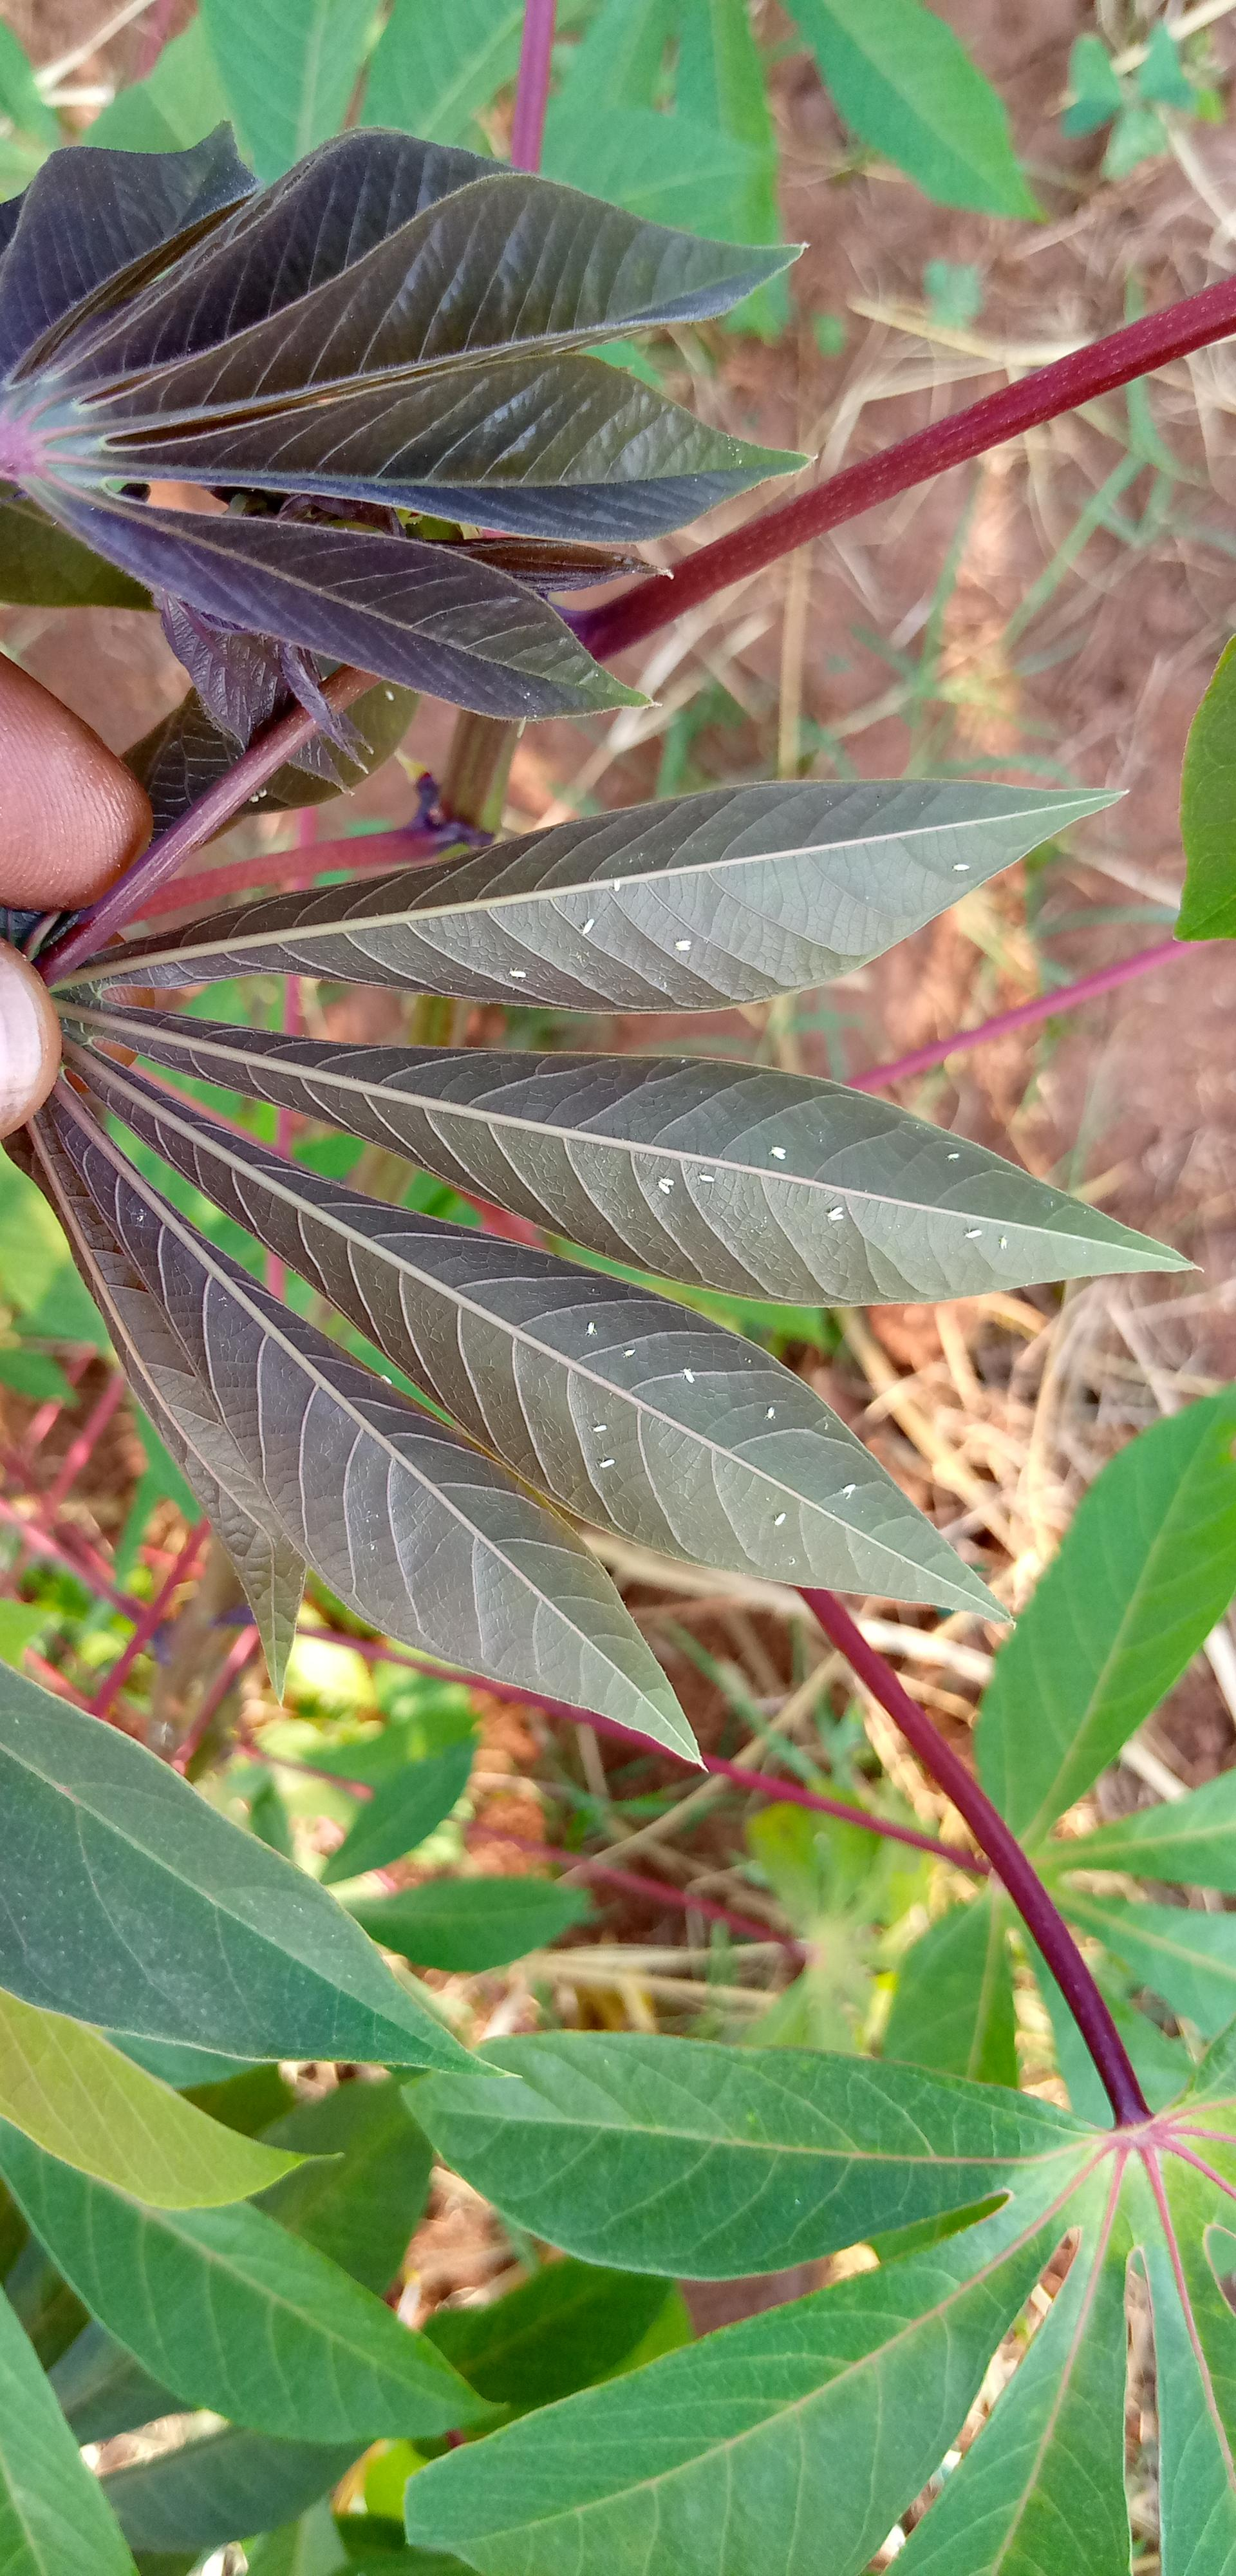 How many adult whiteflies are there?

27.